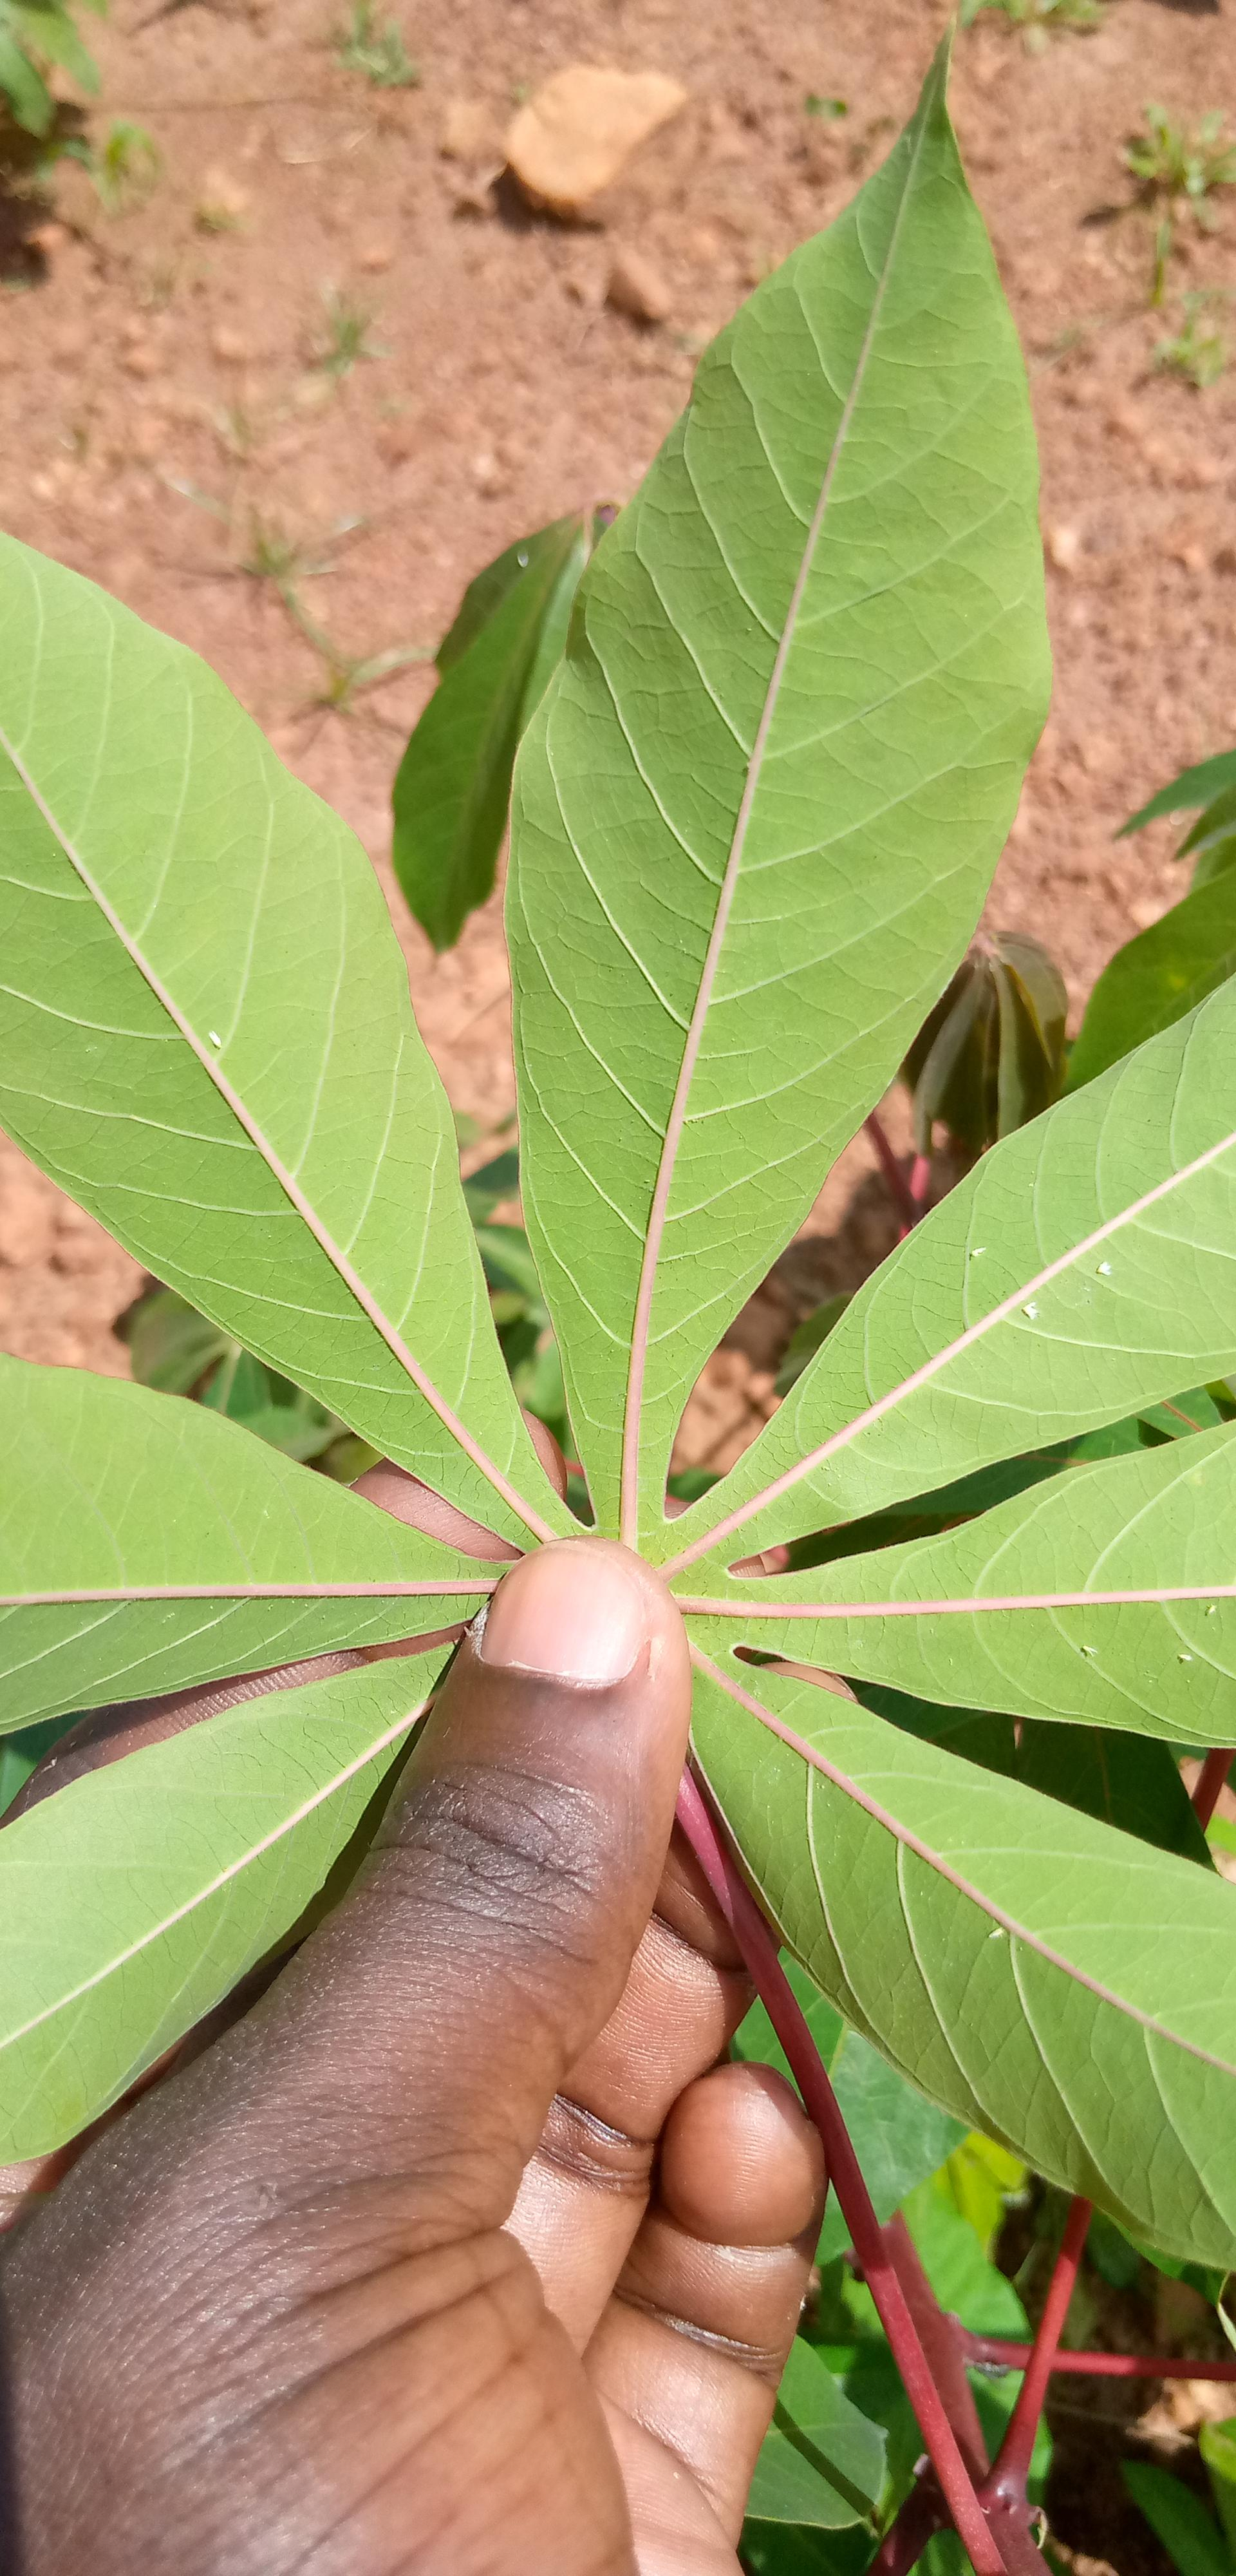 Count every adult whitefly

8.